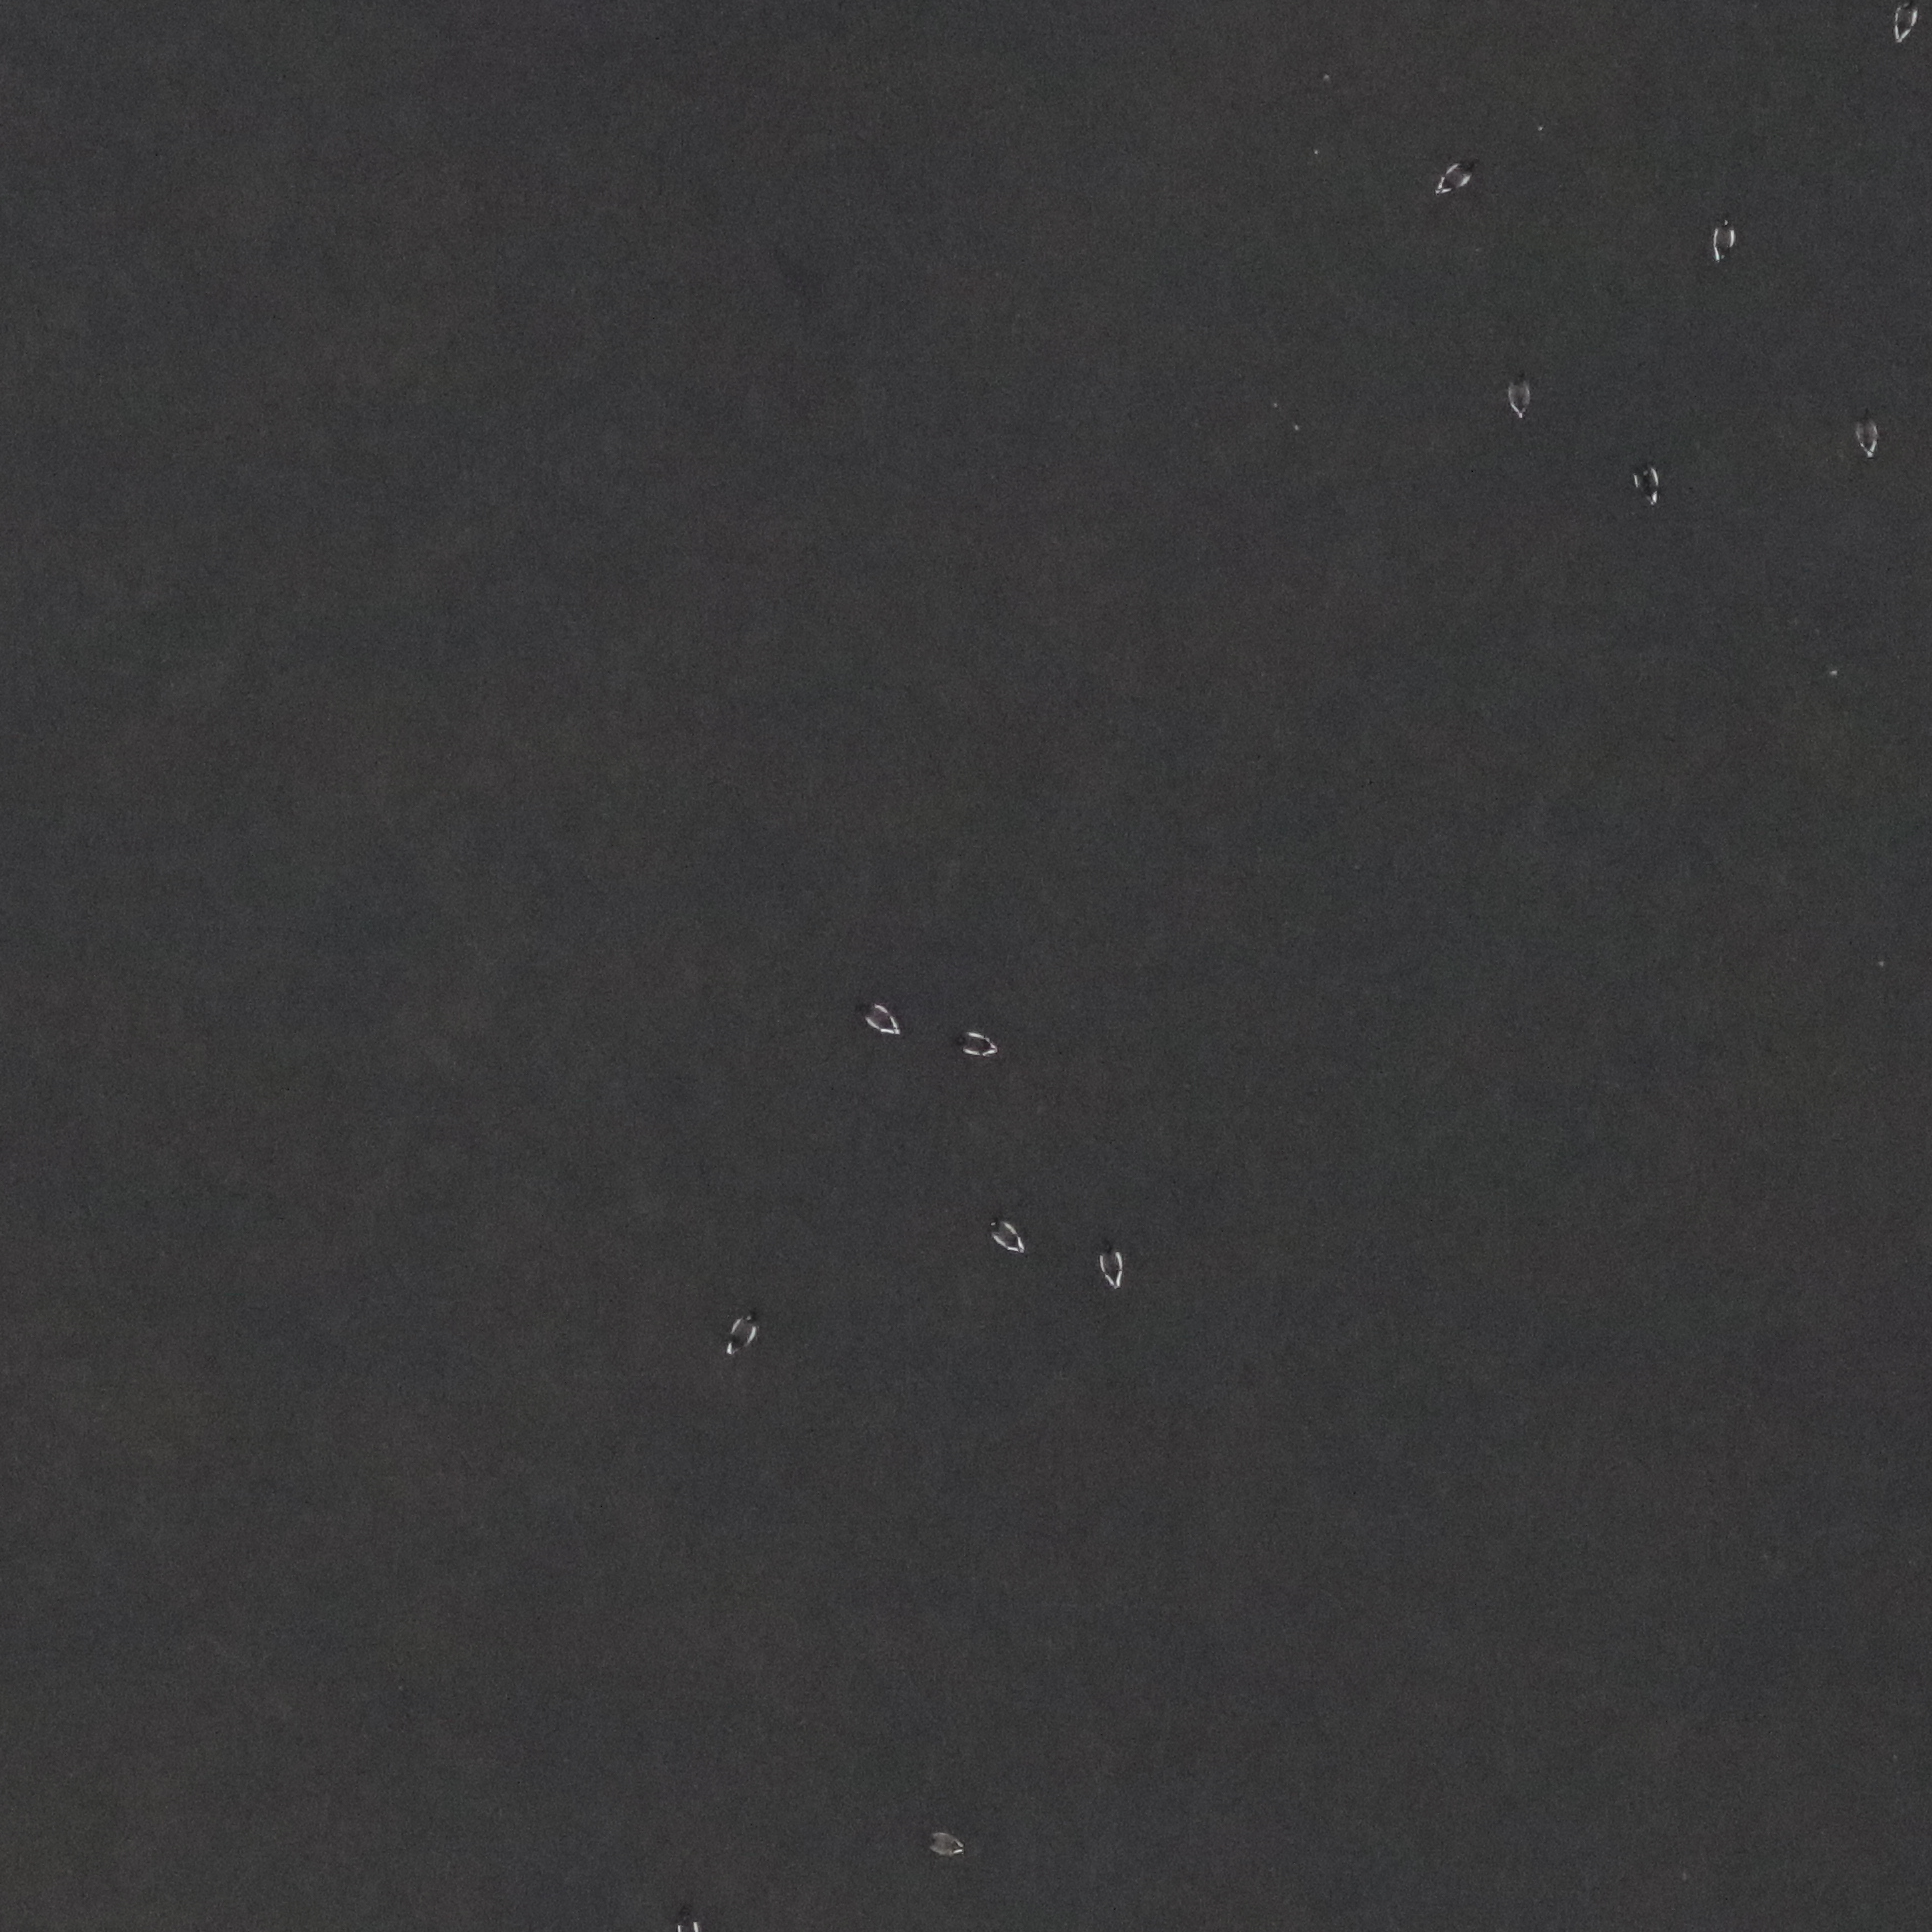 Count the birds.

12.